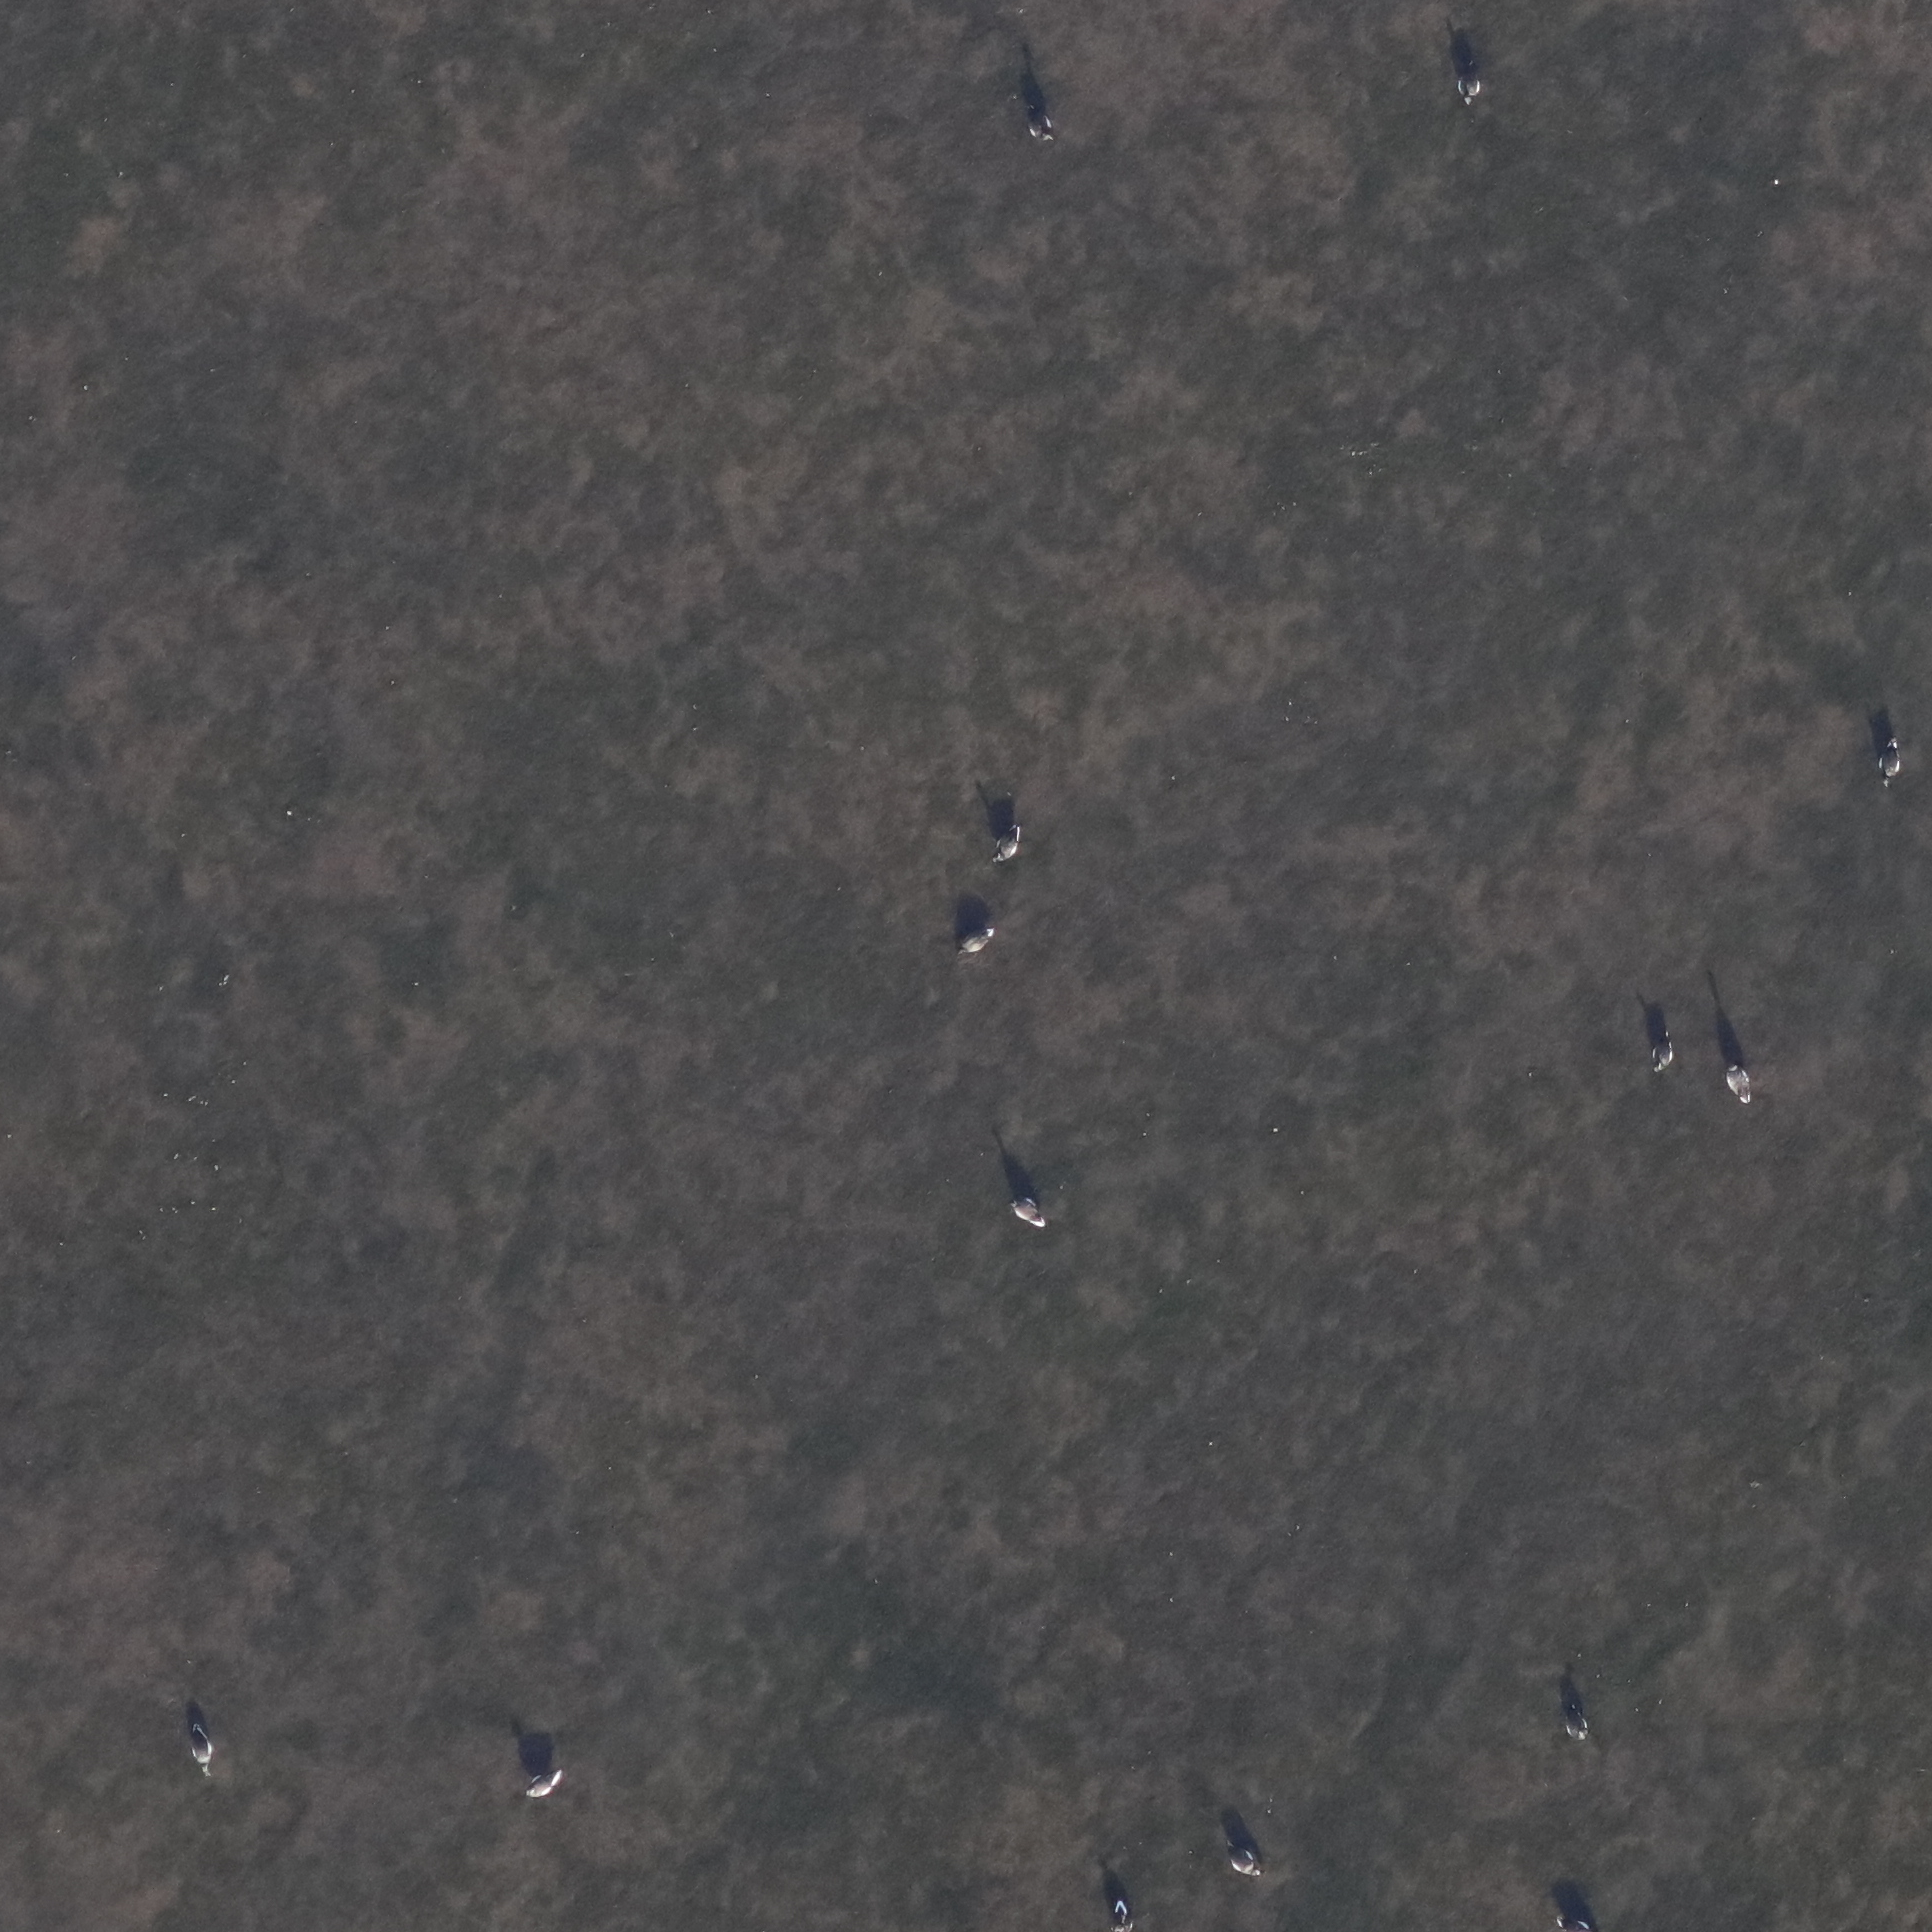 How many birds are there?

14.